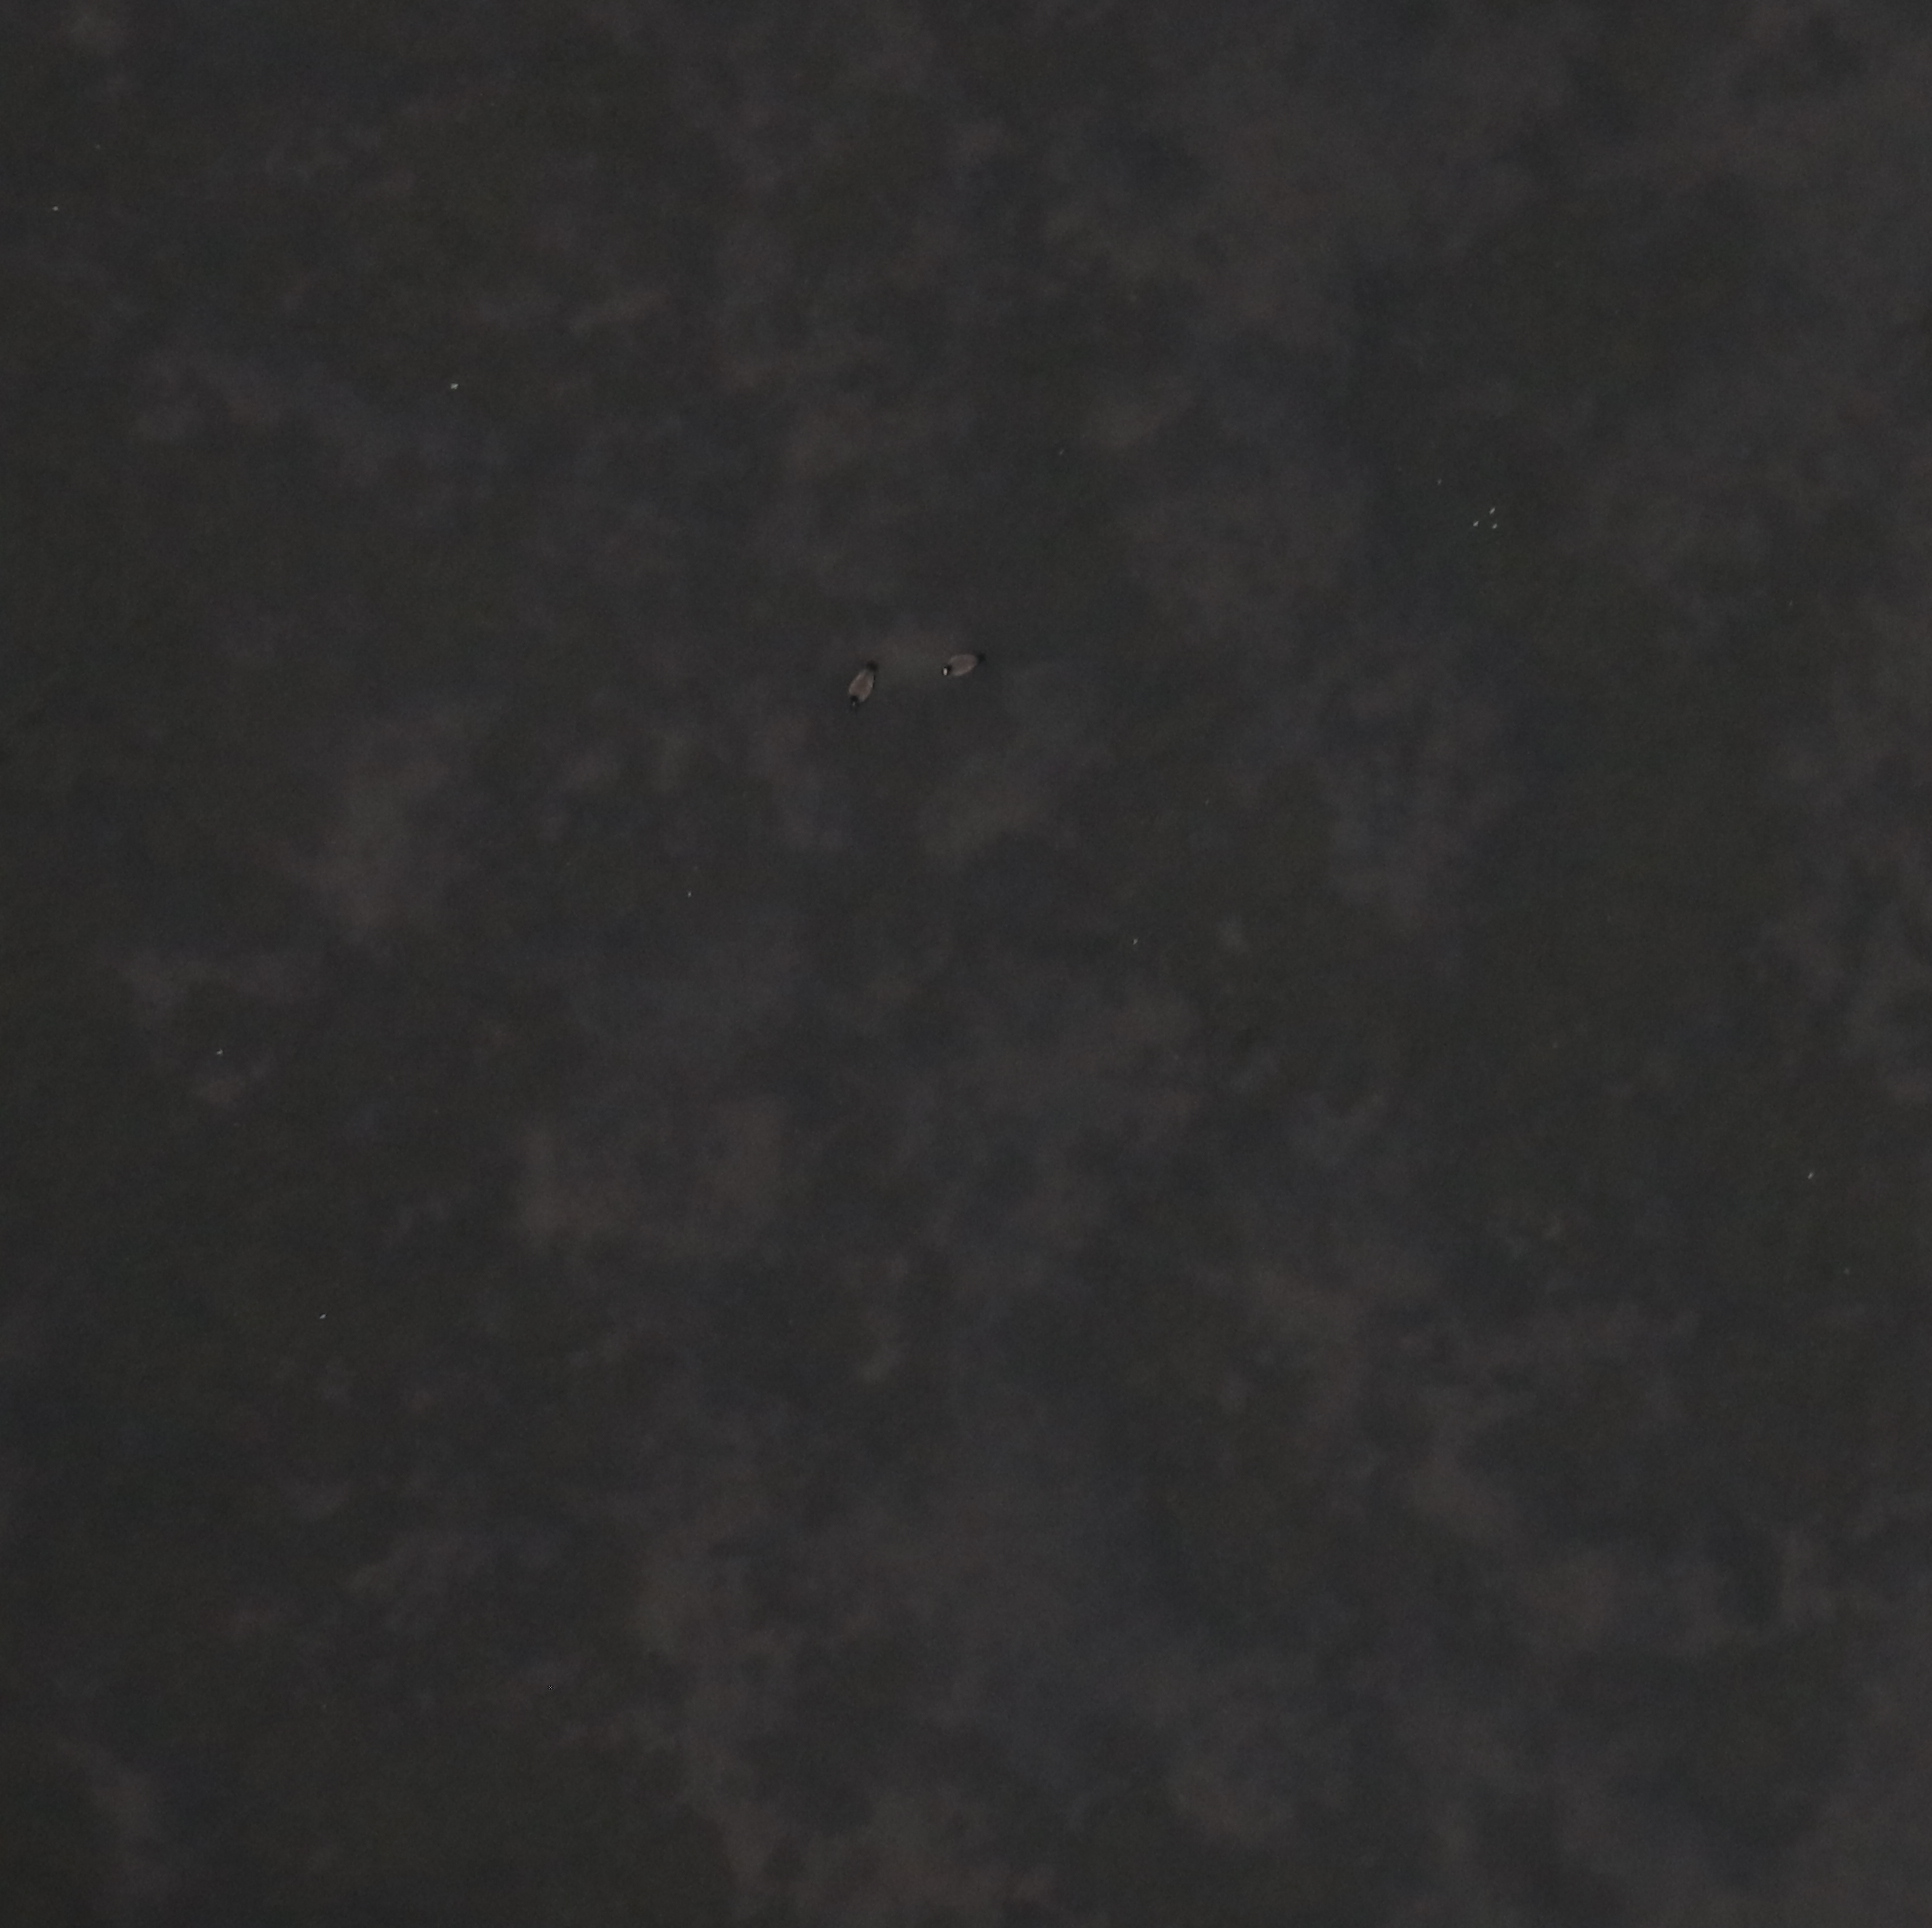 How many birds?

2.